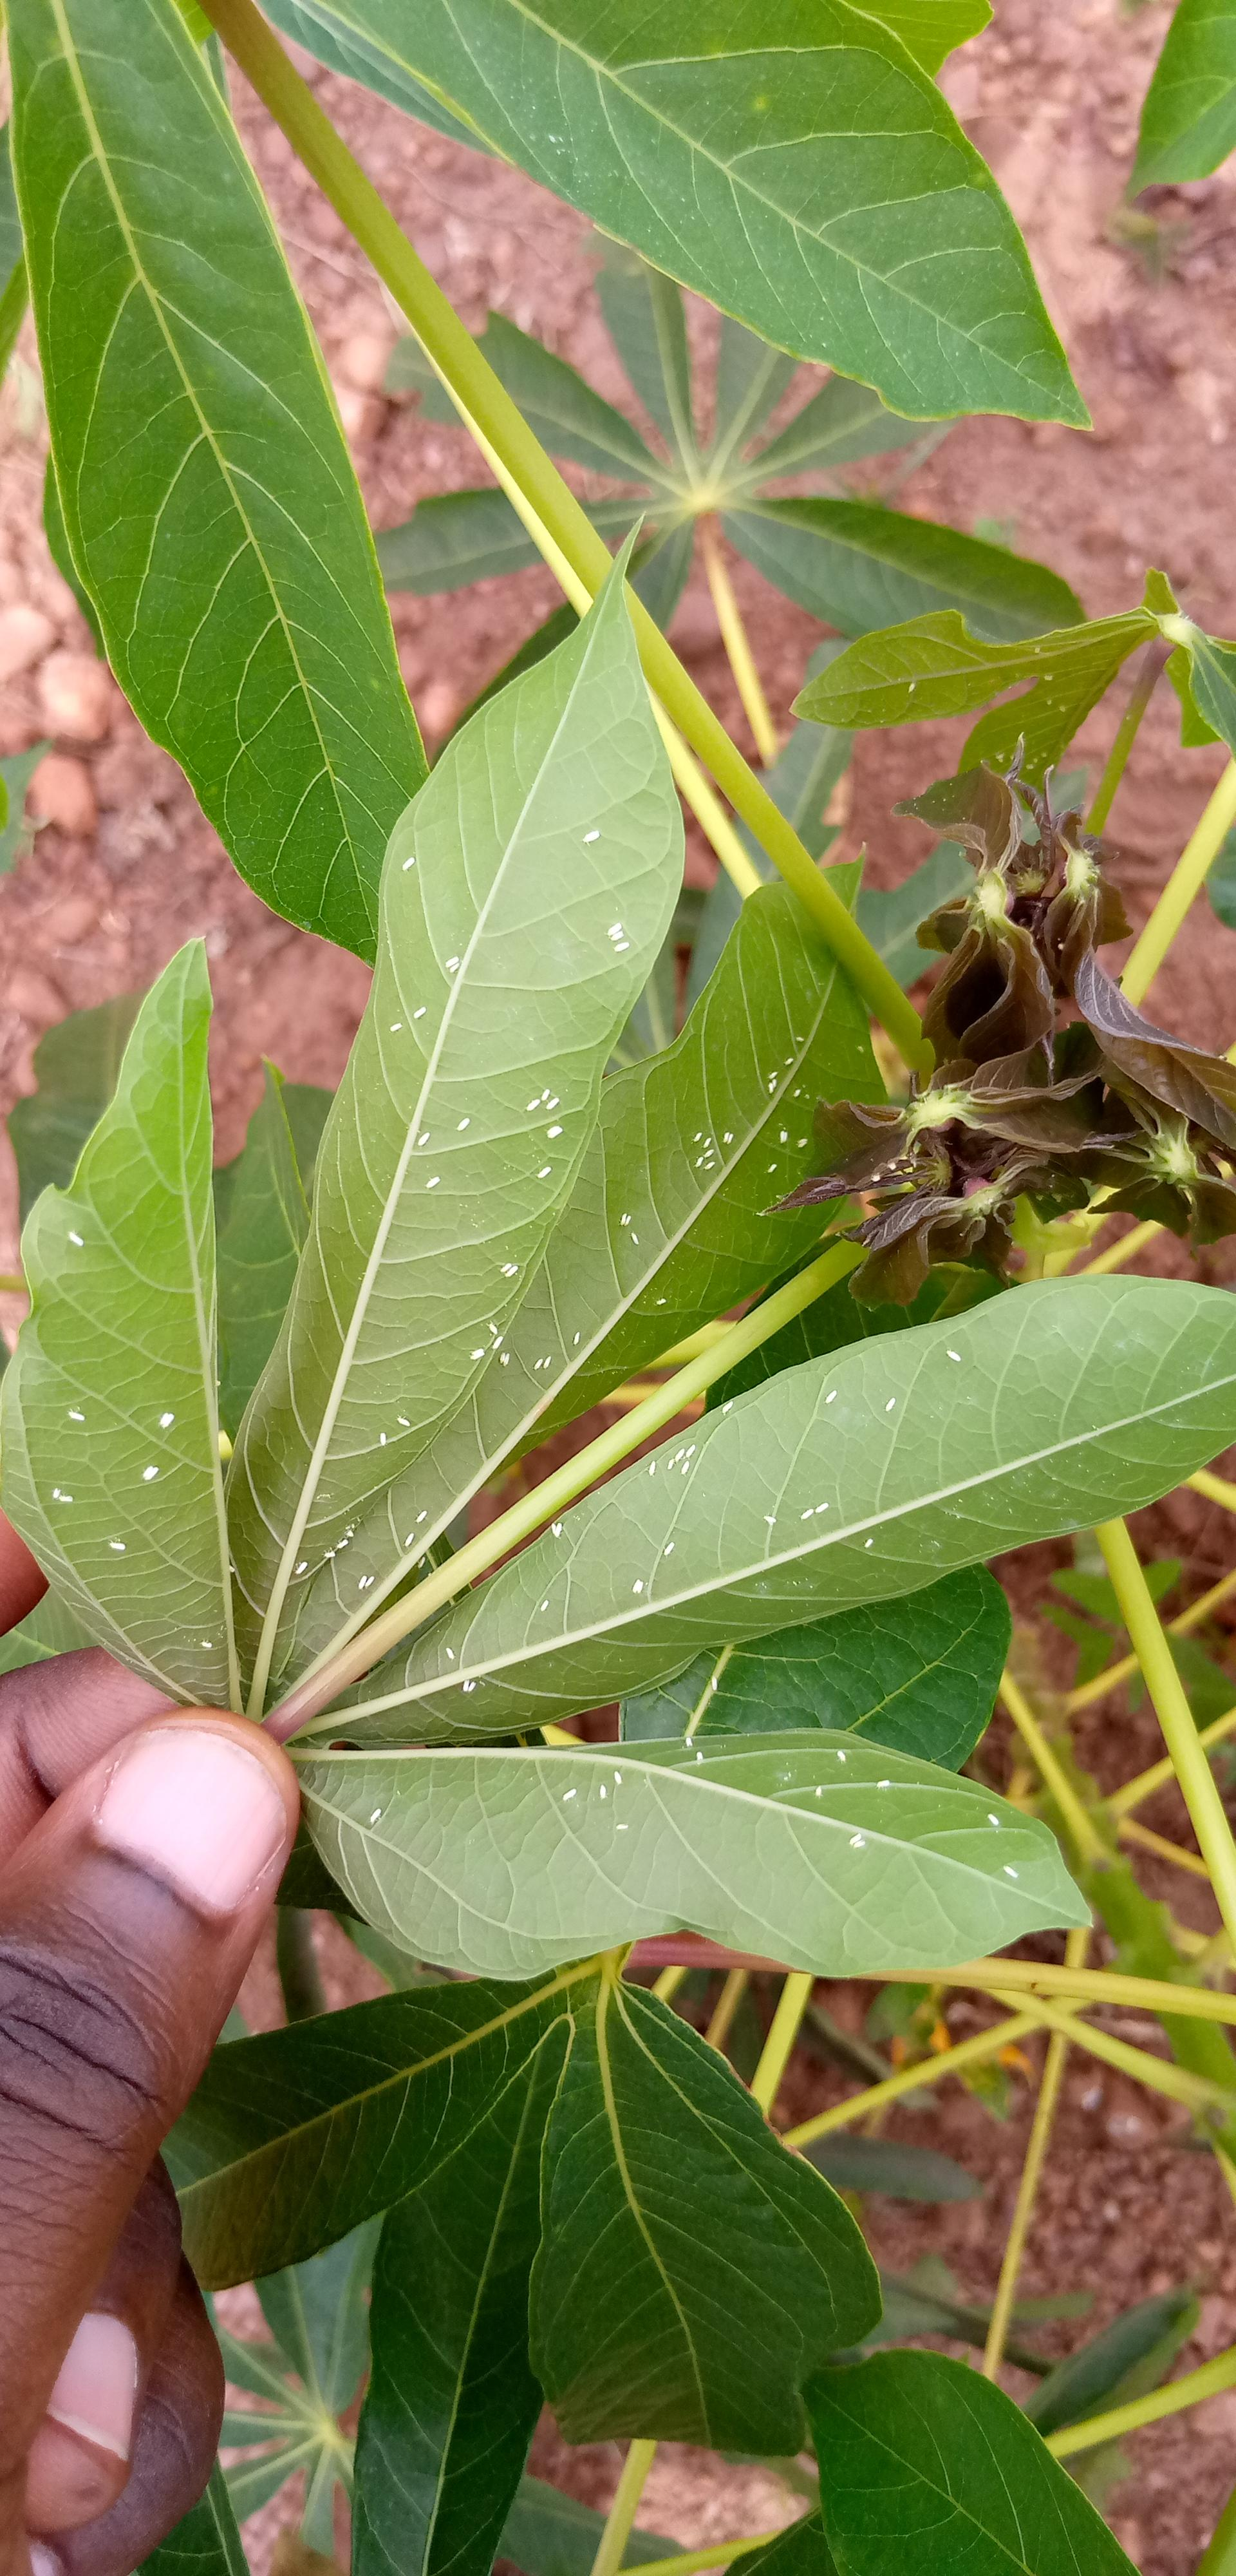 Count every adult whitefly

112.